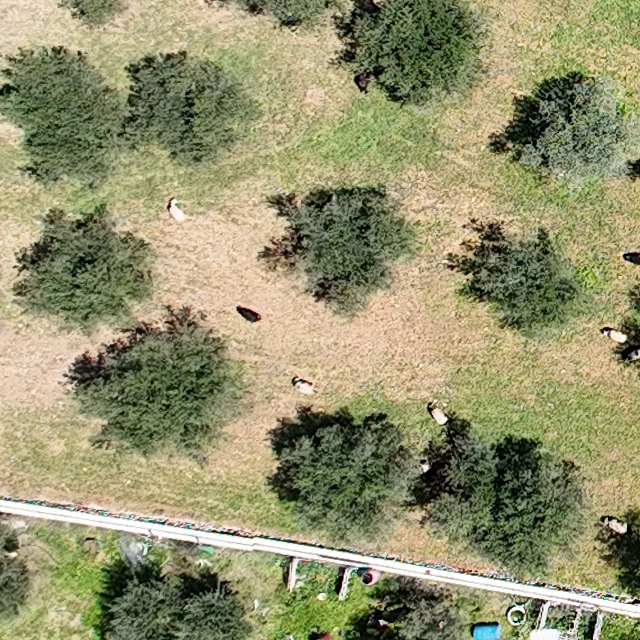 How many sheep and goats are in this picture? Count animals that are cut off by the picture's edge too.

8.